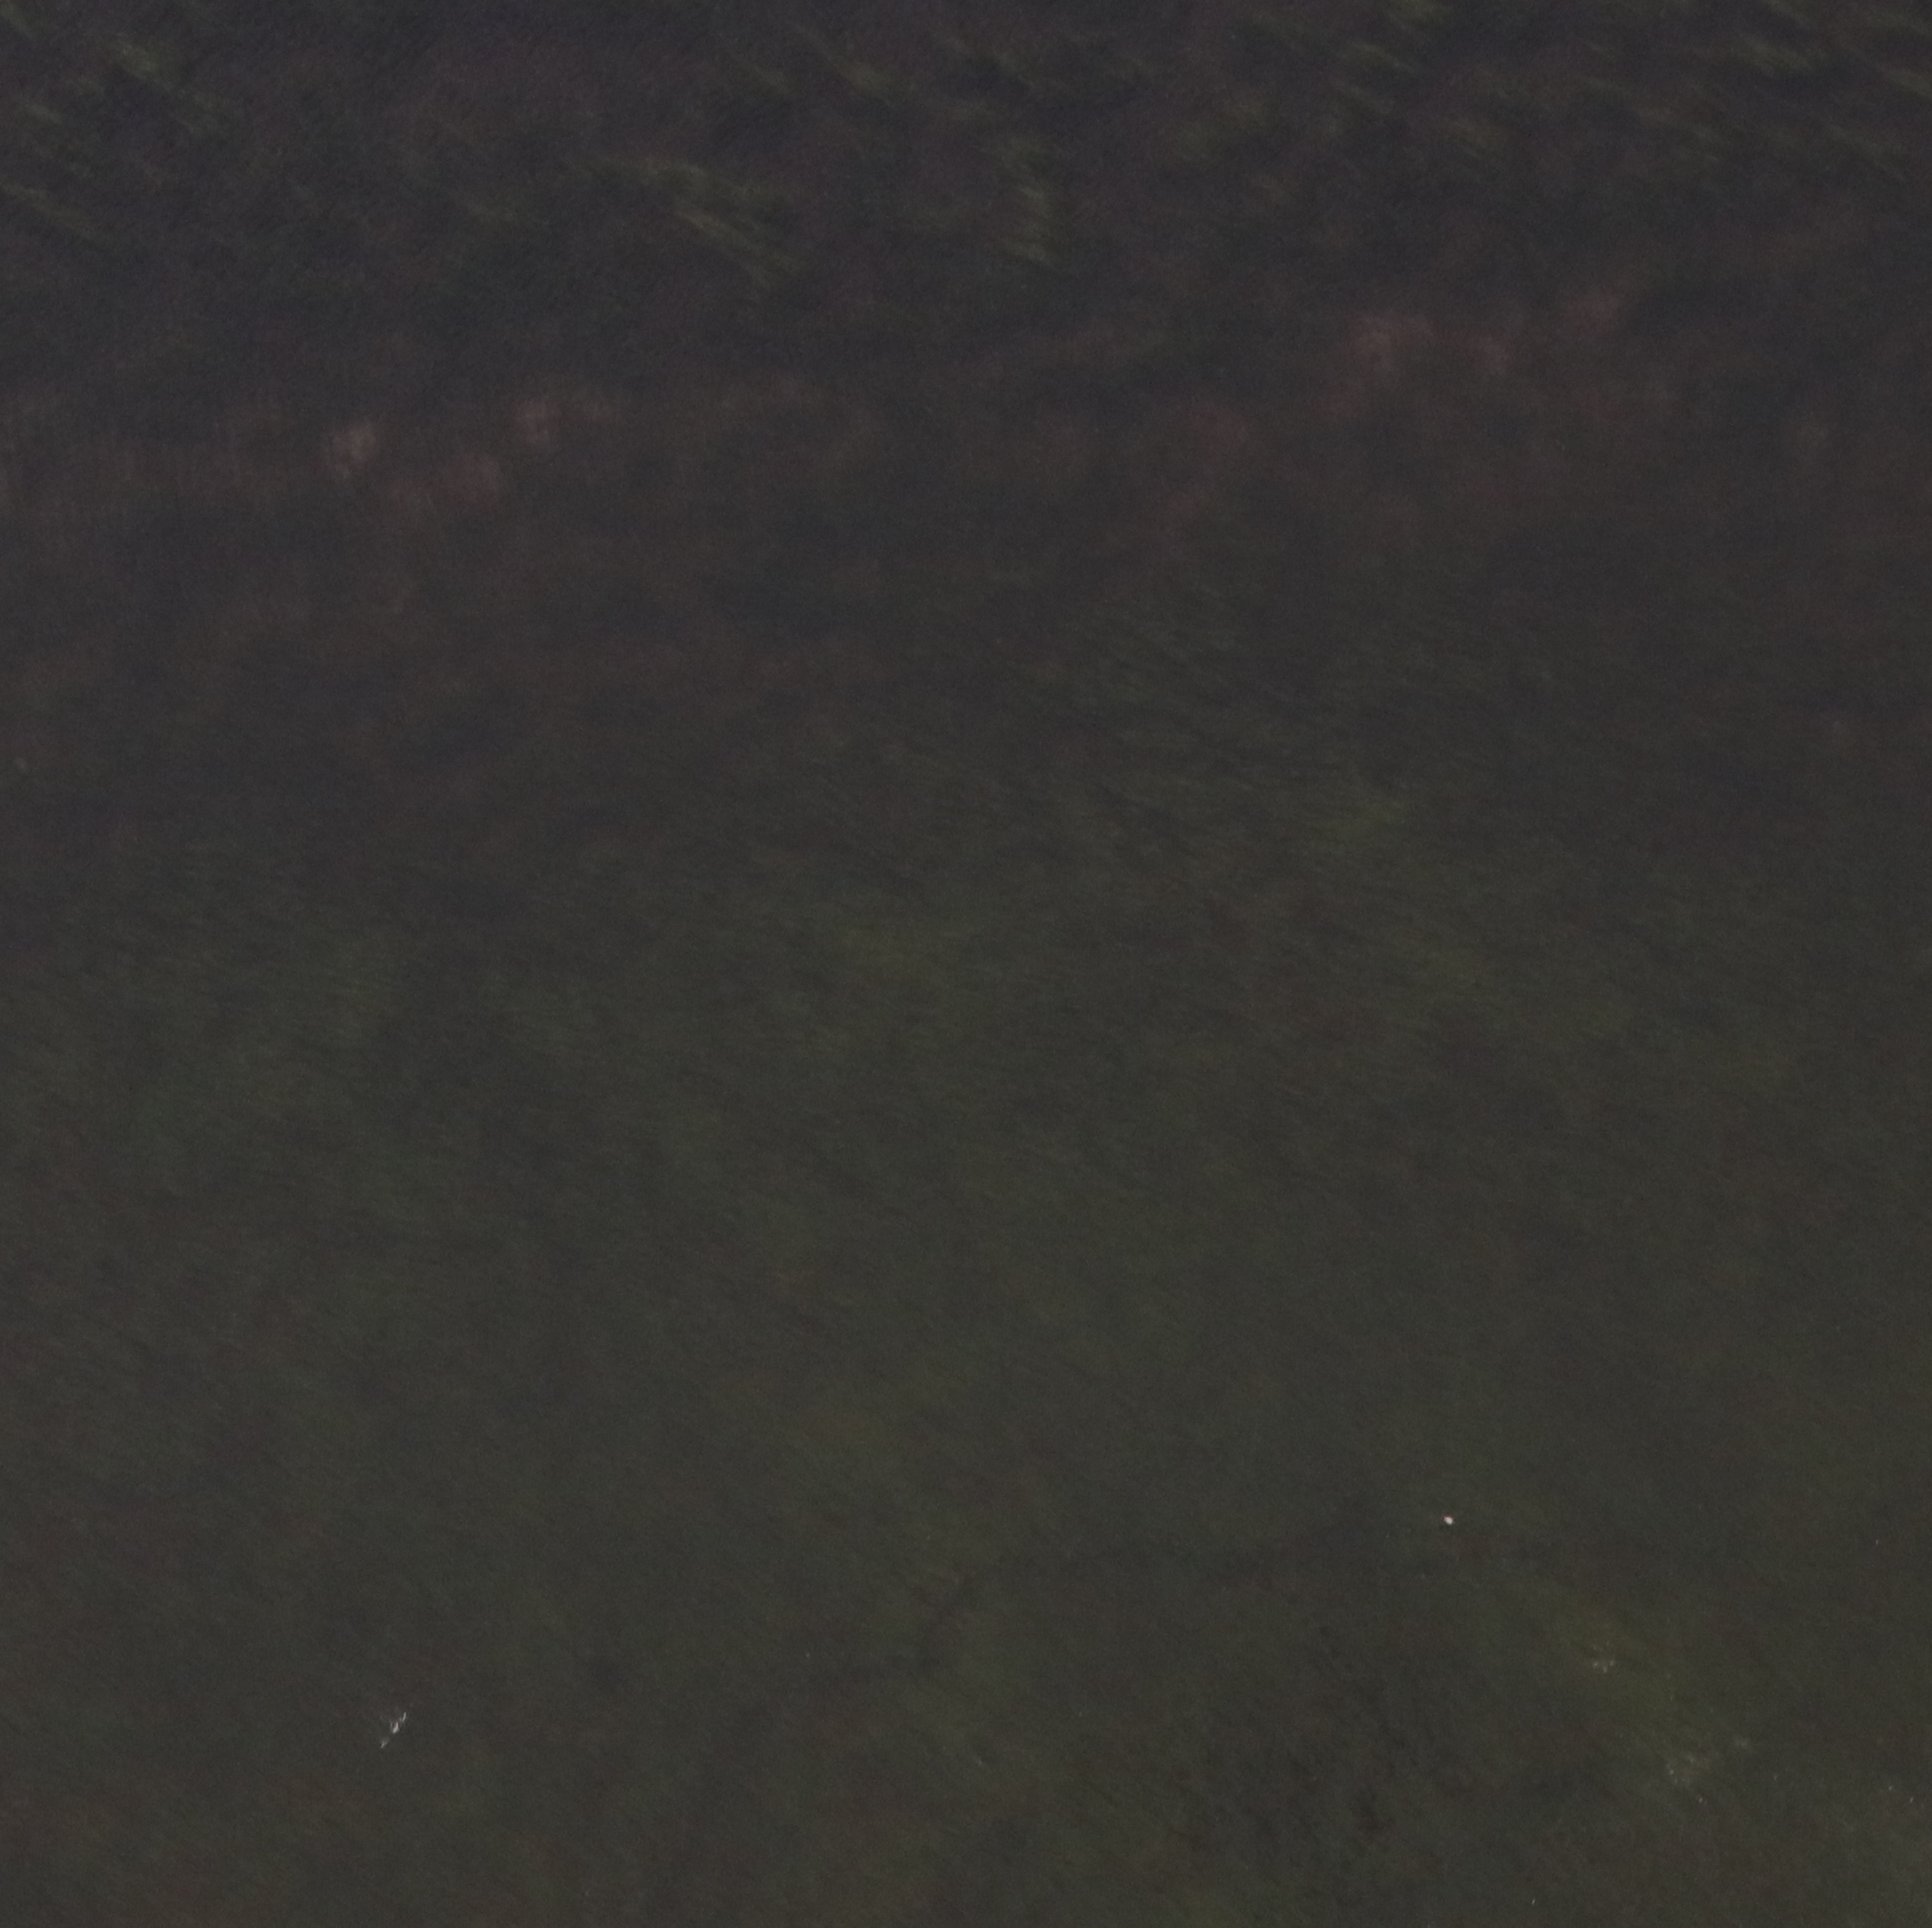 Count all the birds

0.